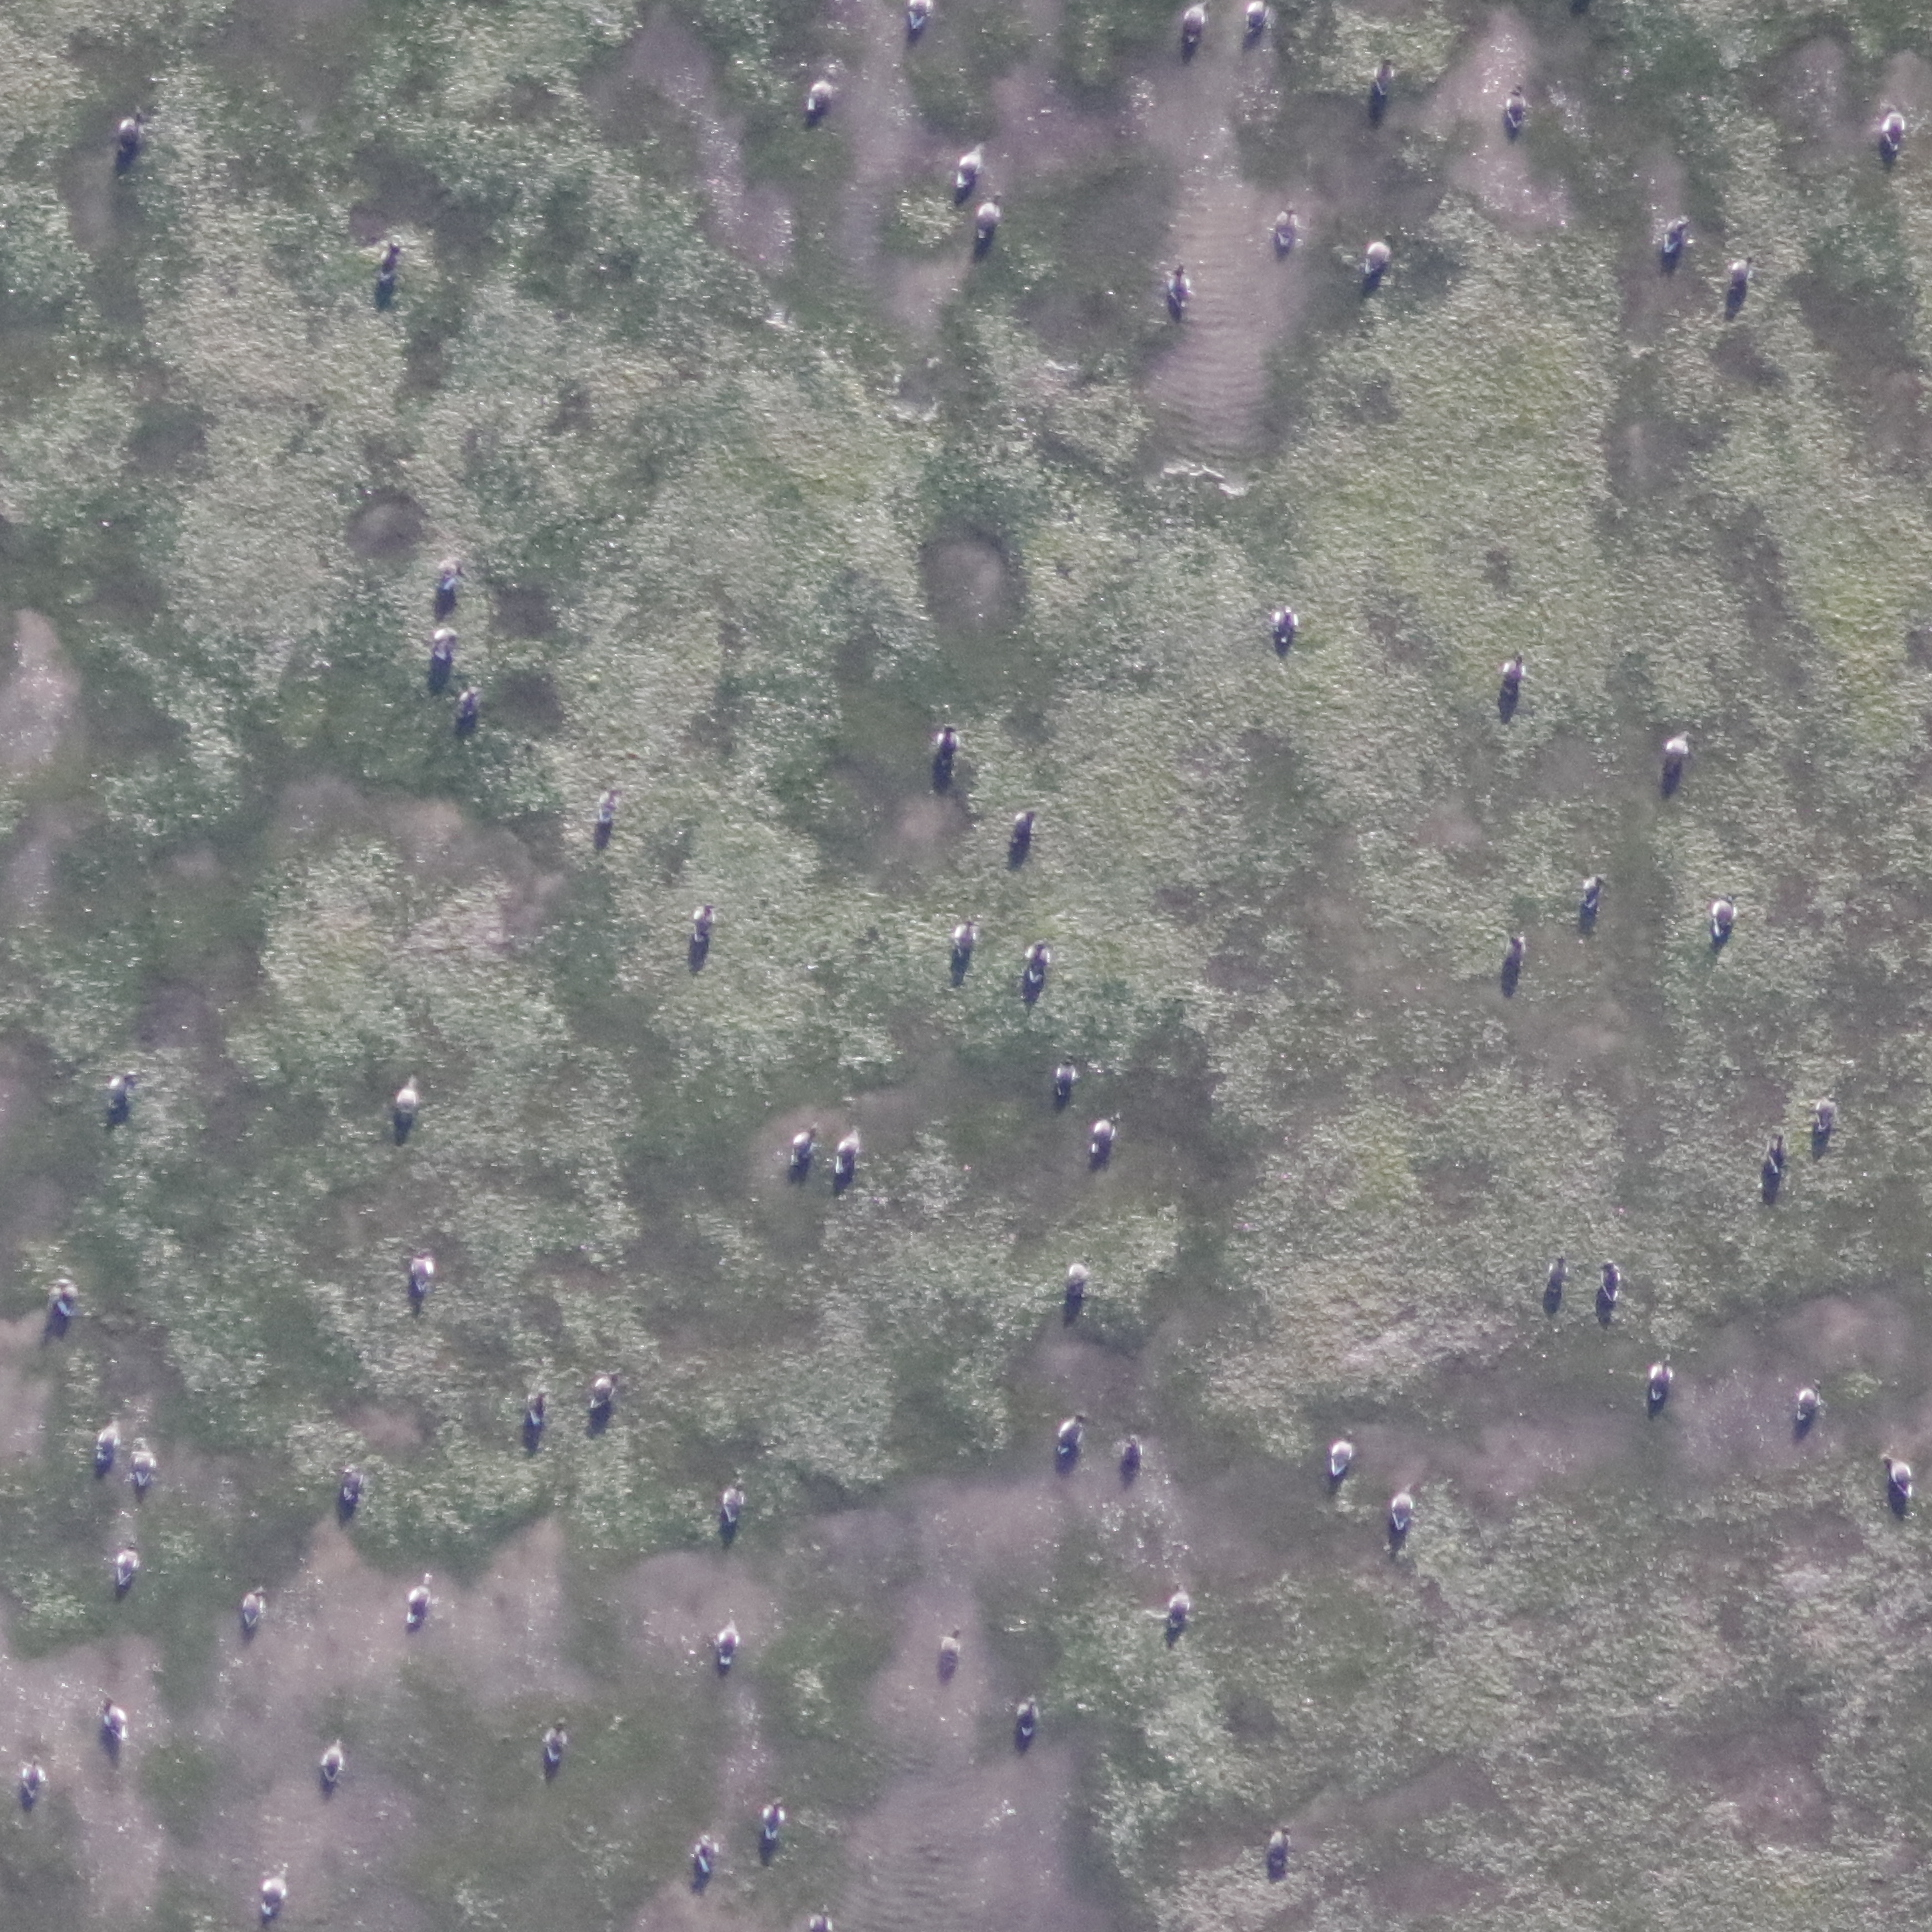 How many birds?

72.